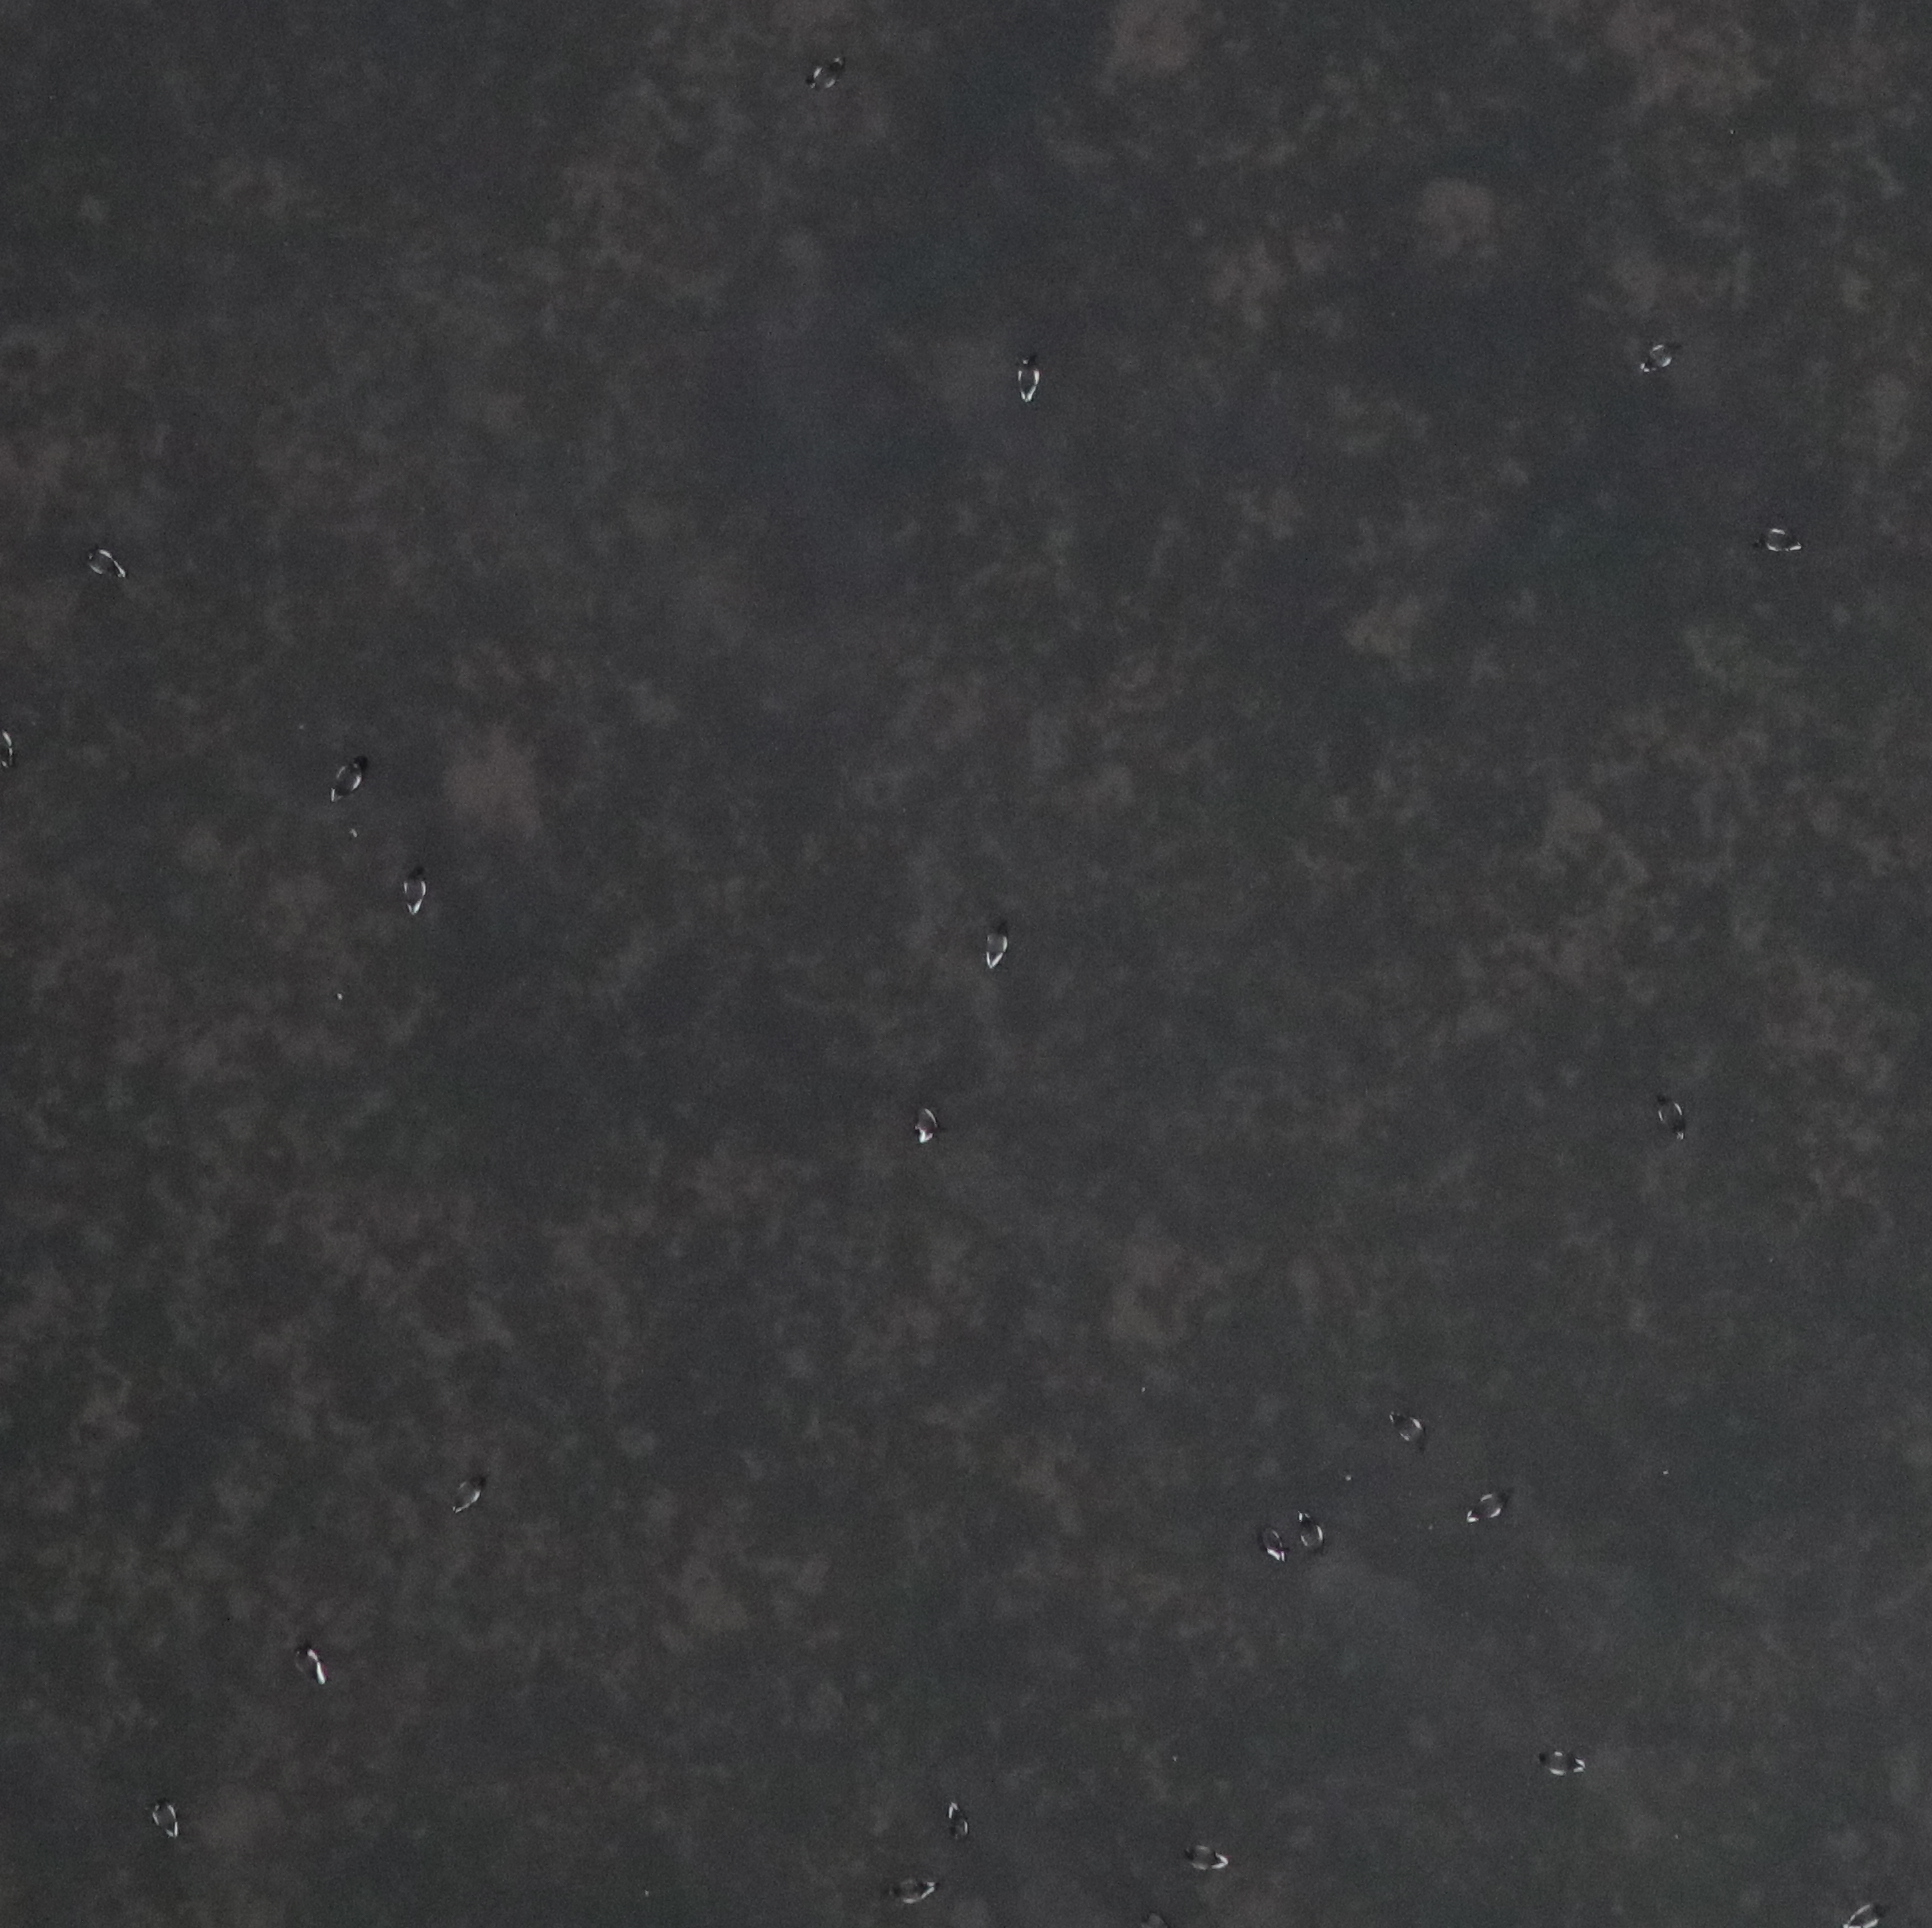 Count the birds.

23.